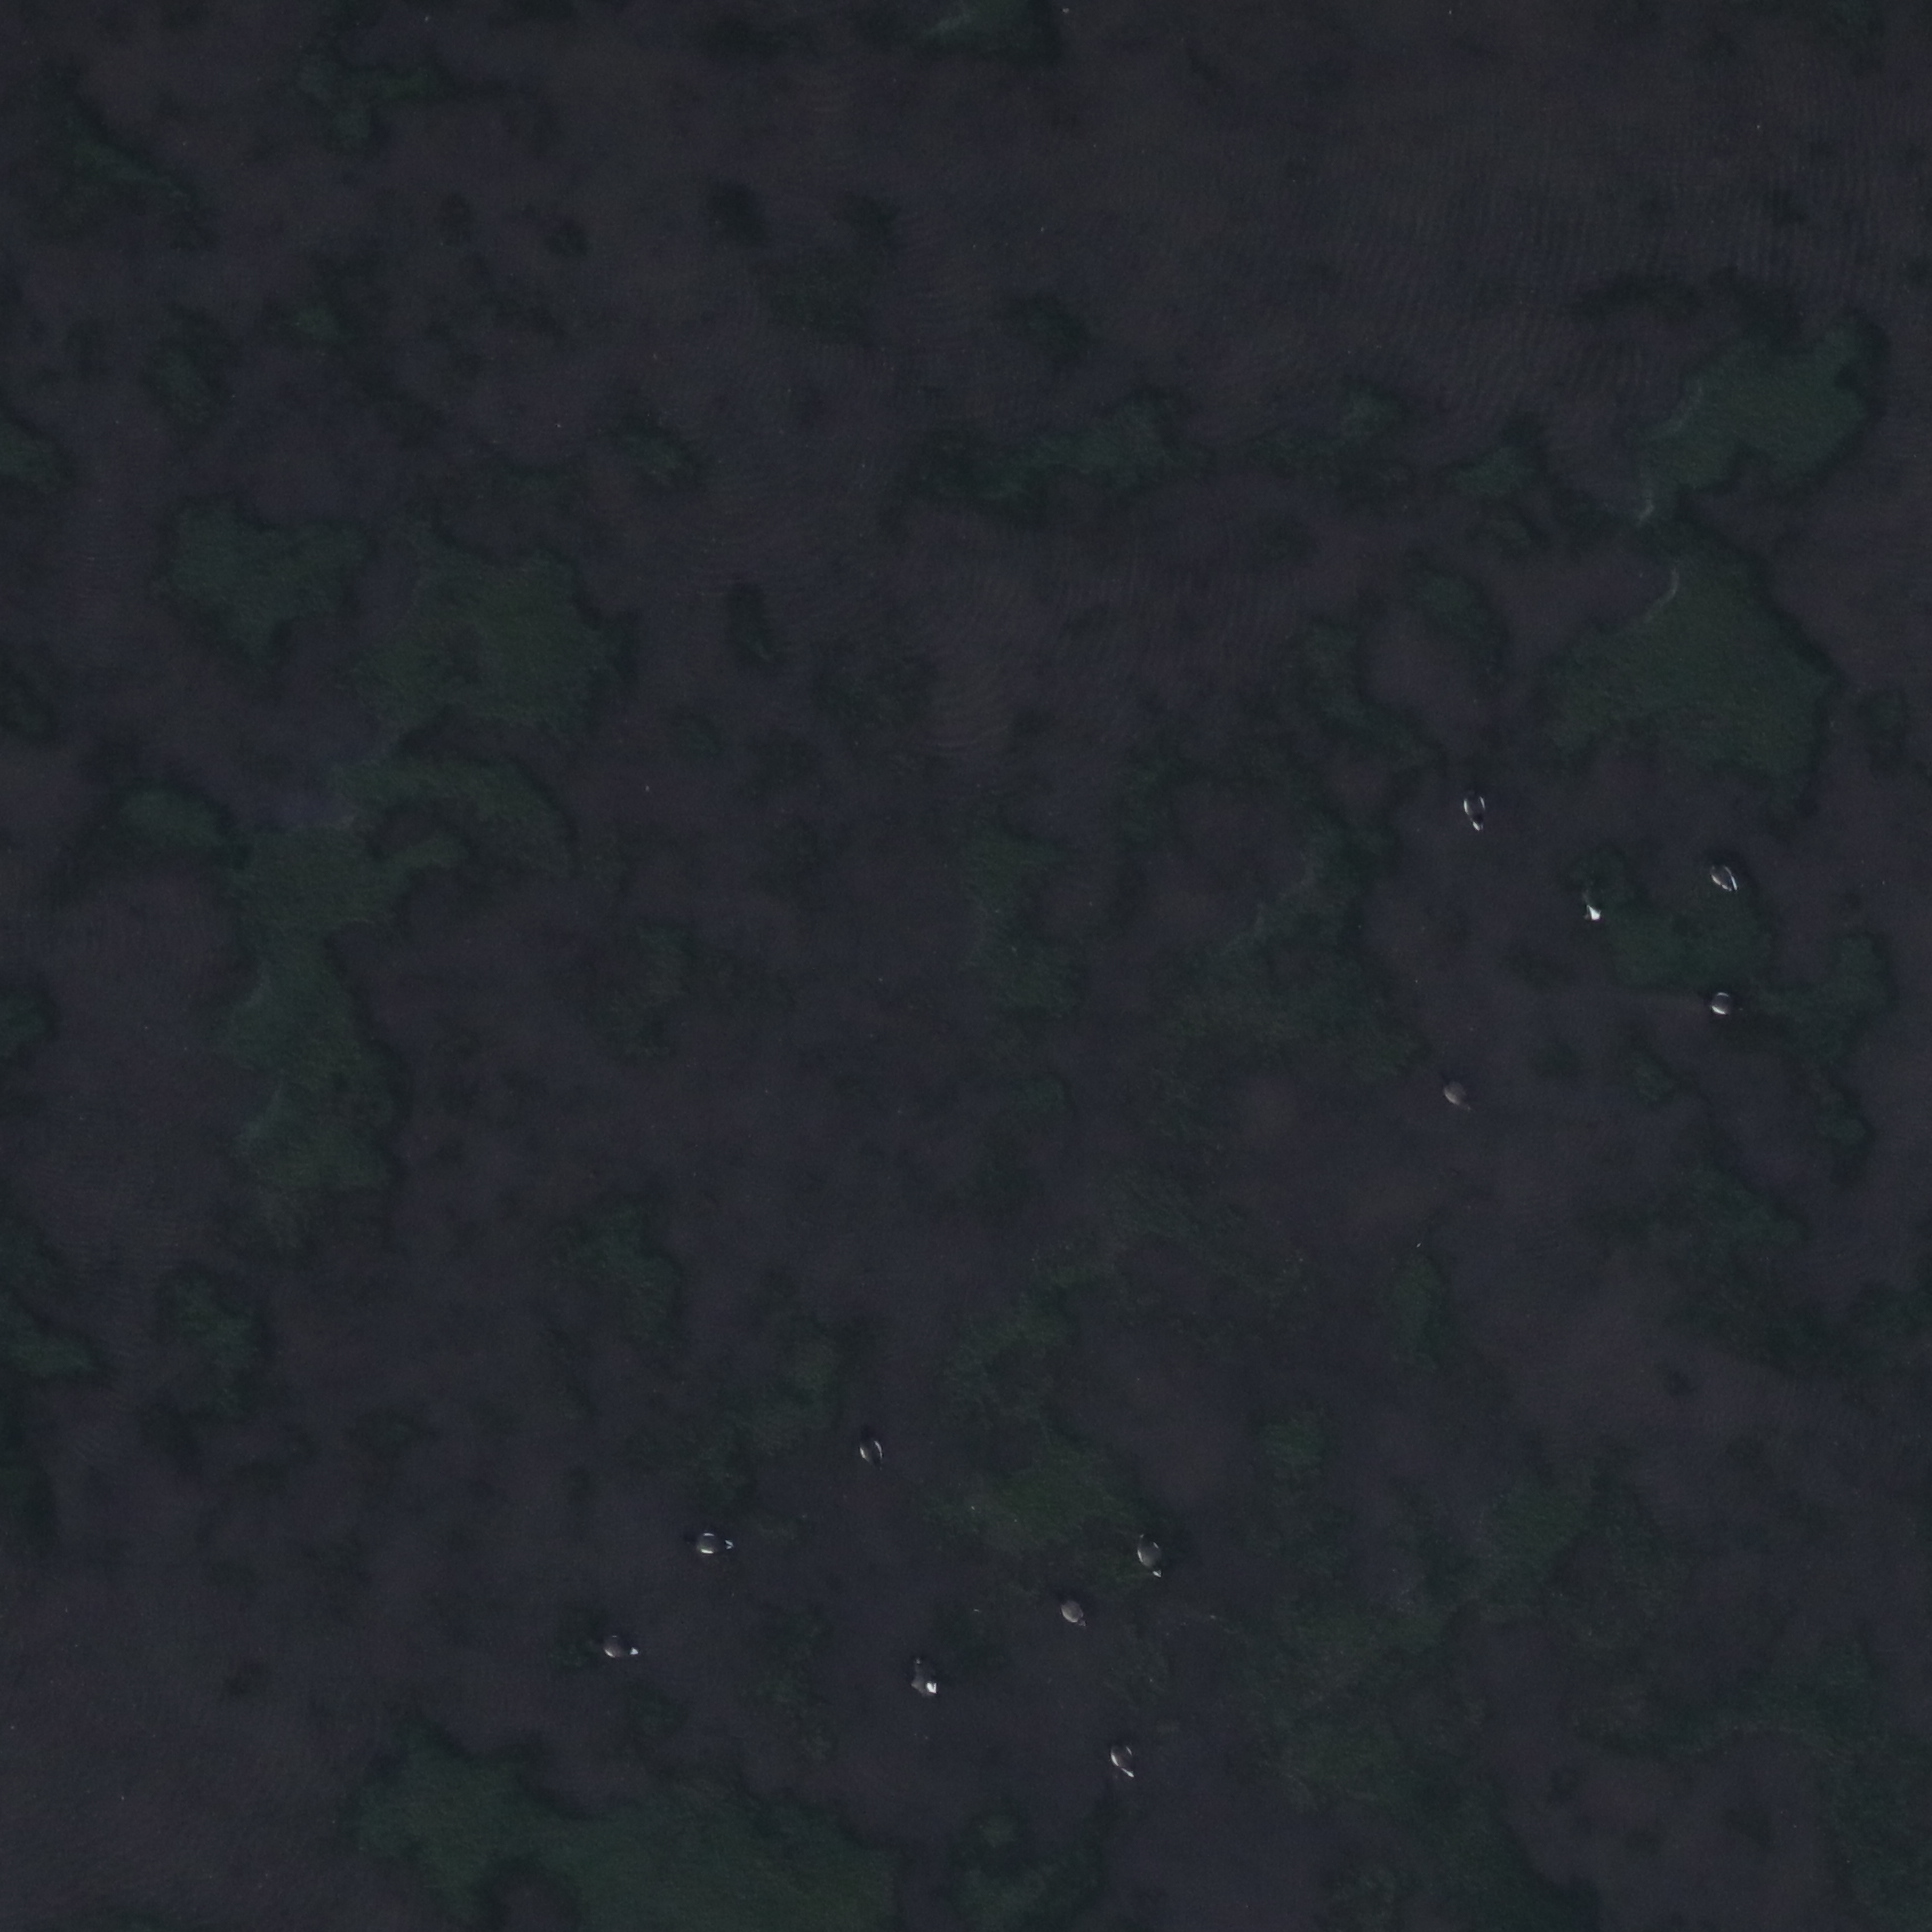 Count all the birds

12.